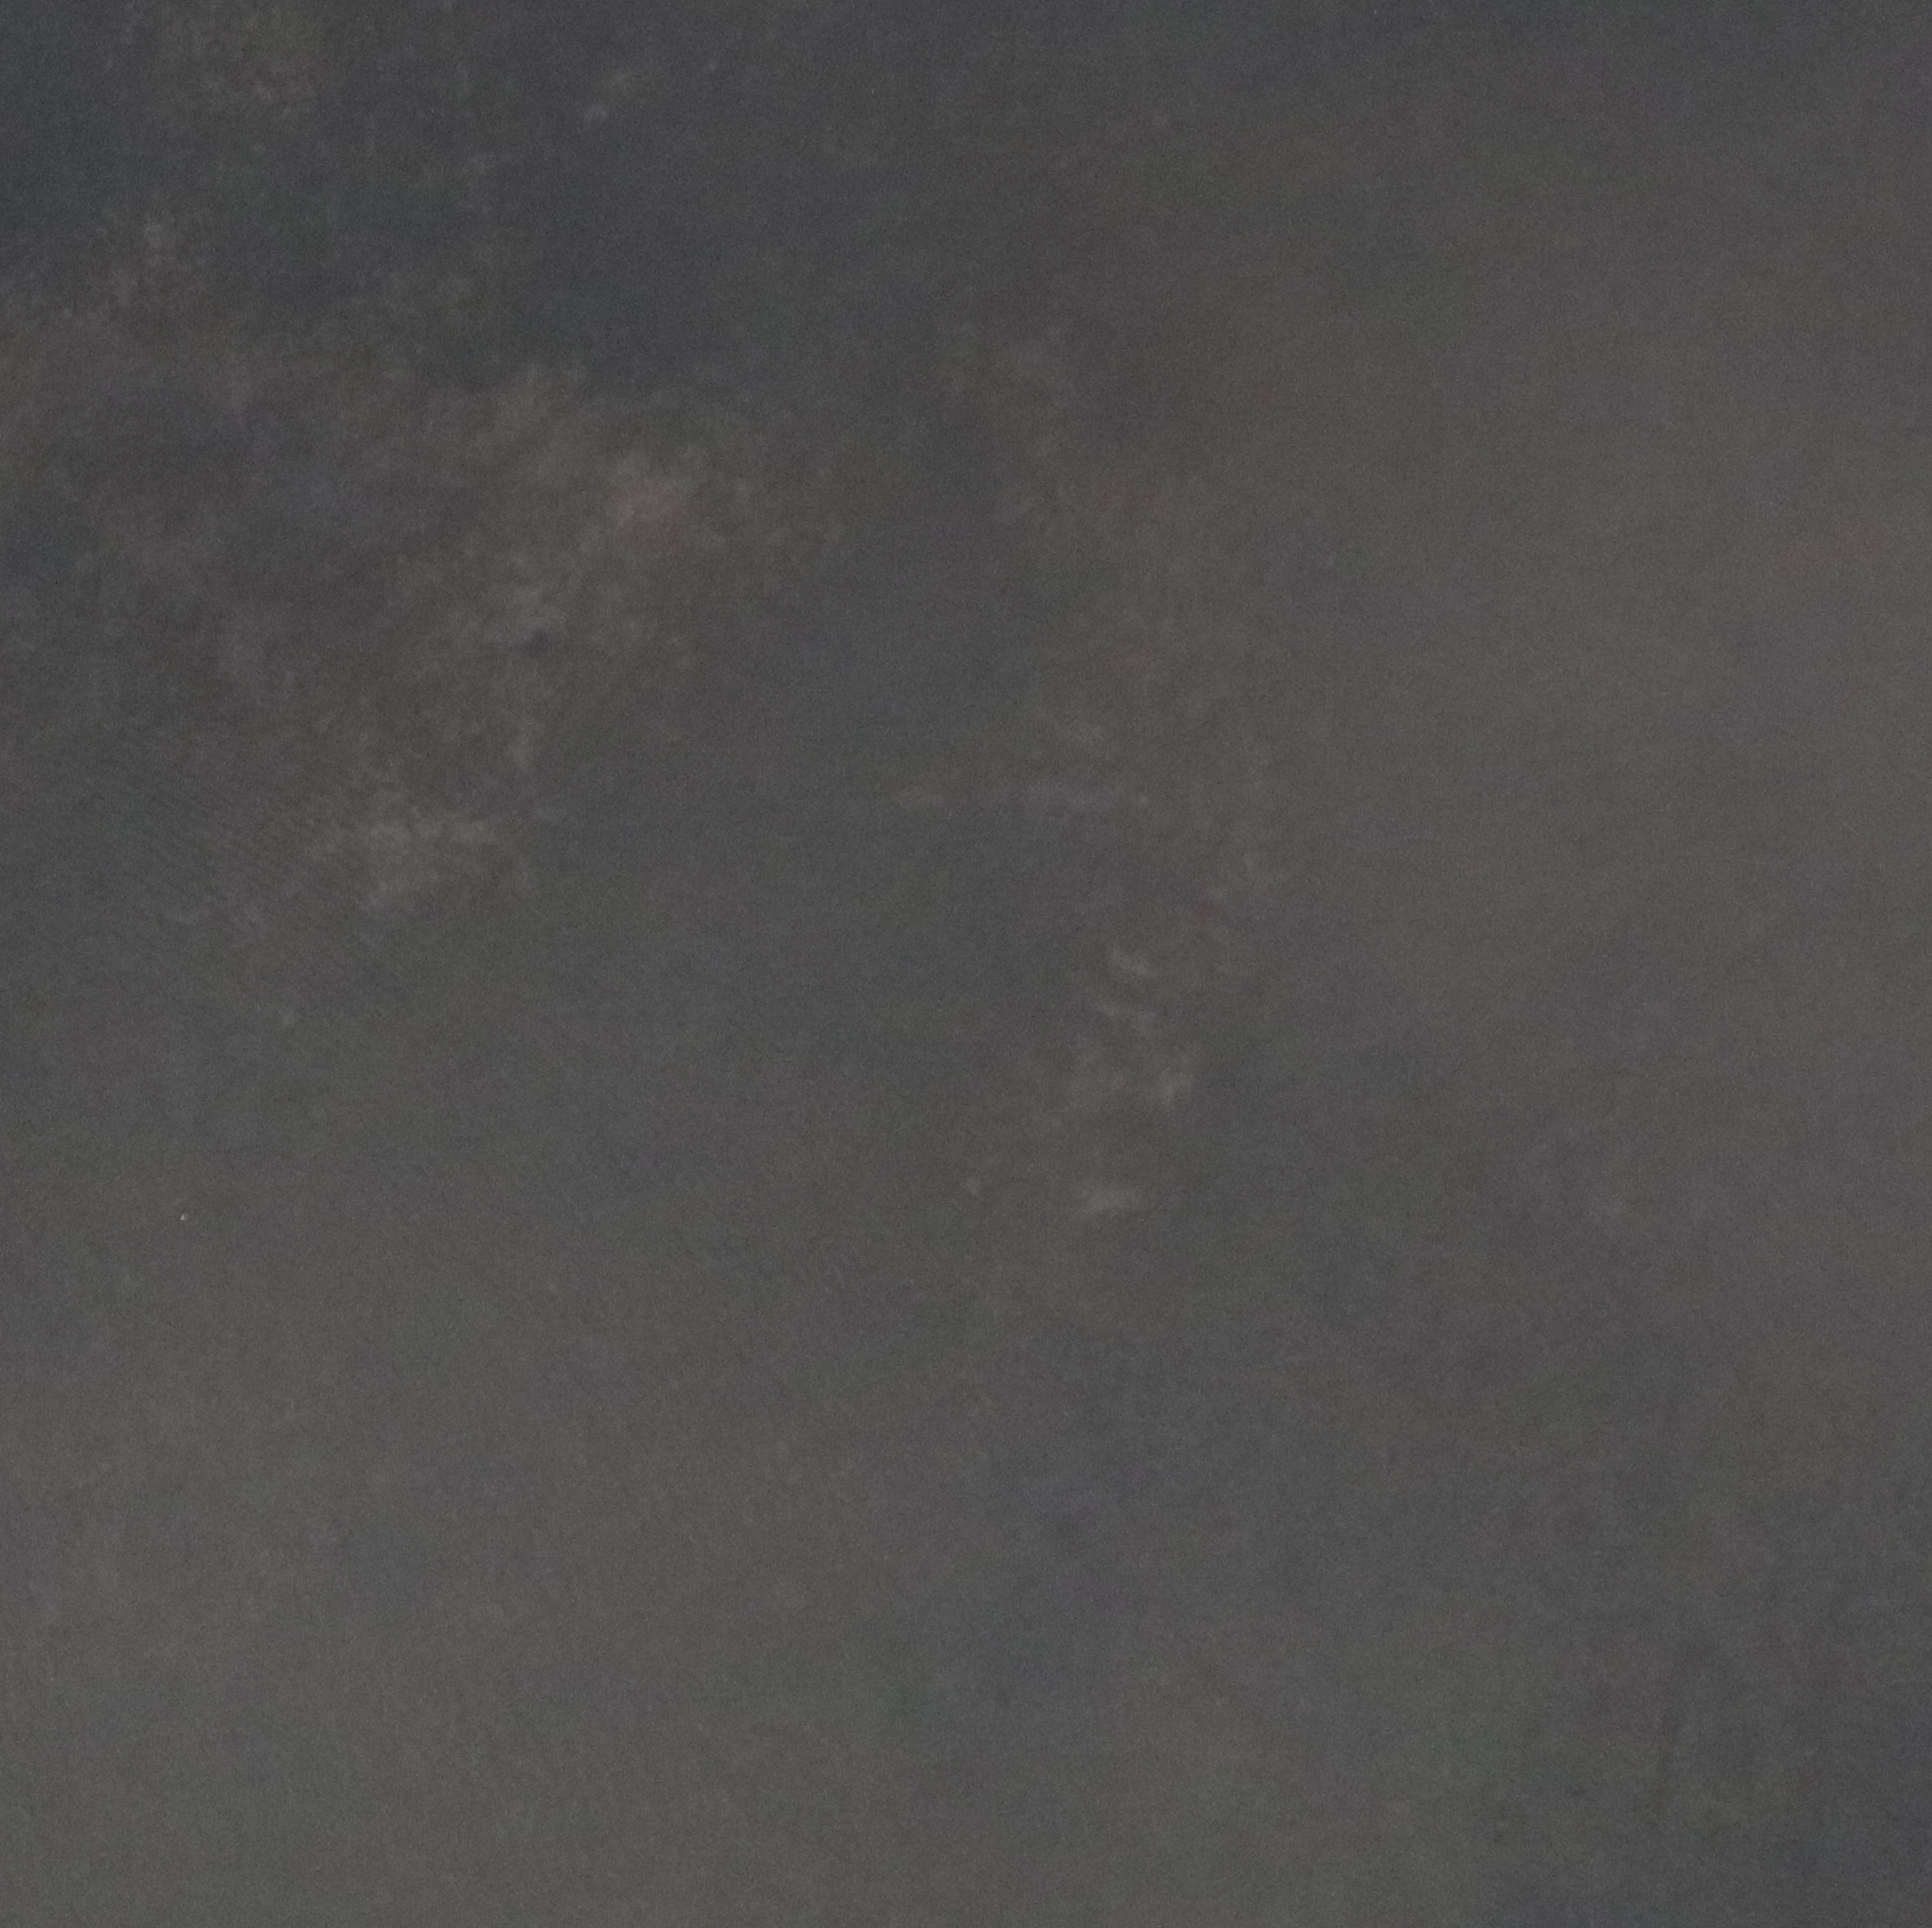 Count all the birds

0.